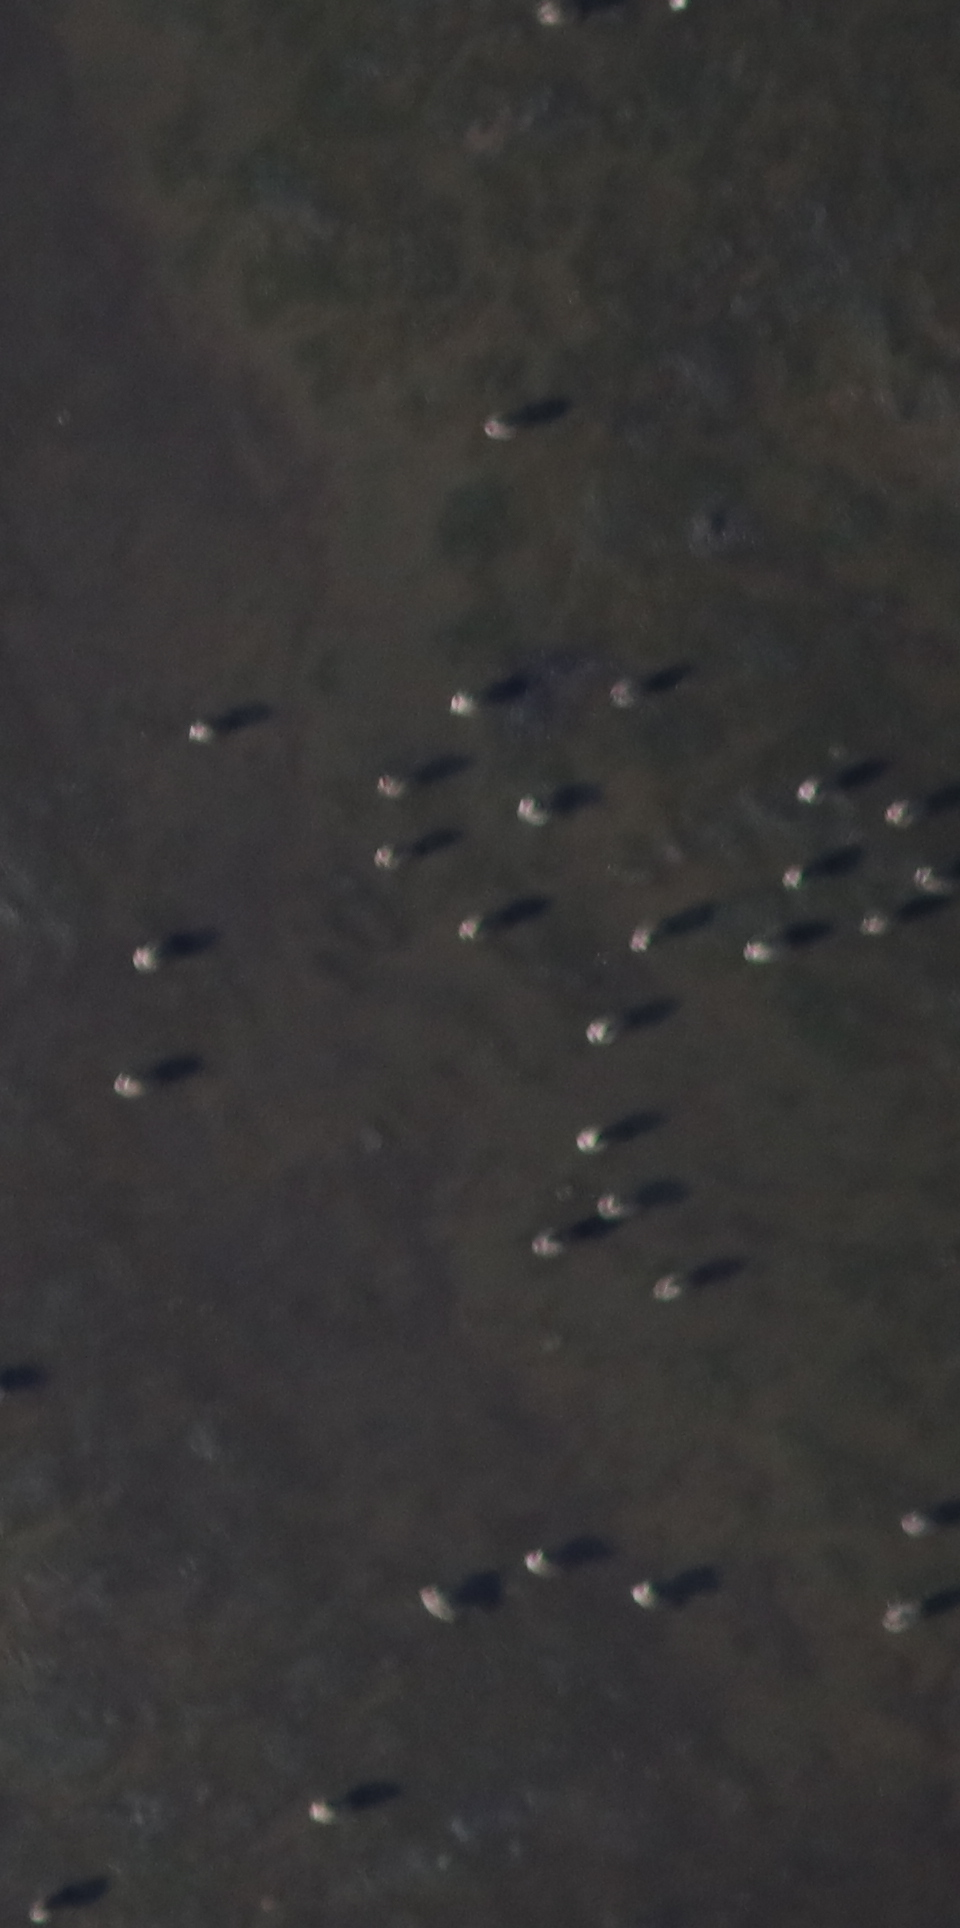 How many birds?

30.